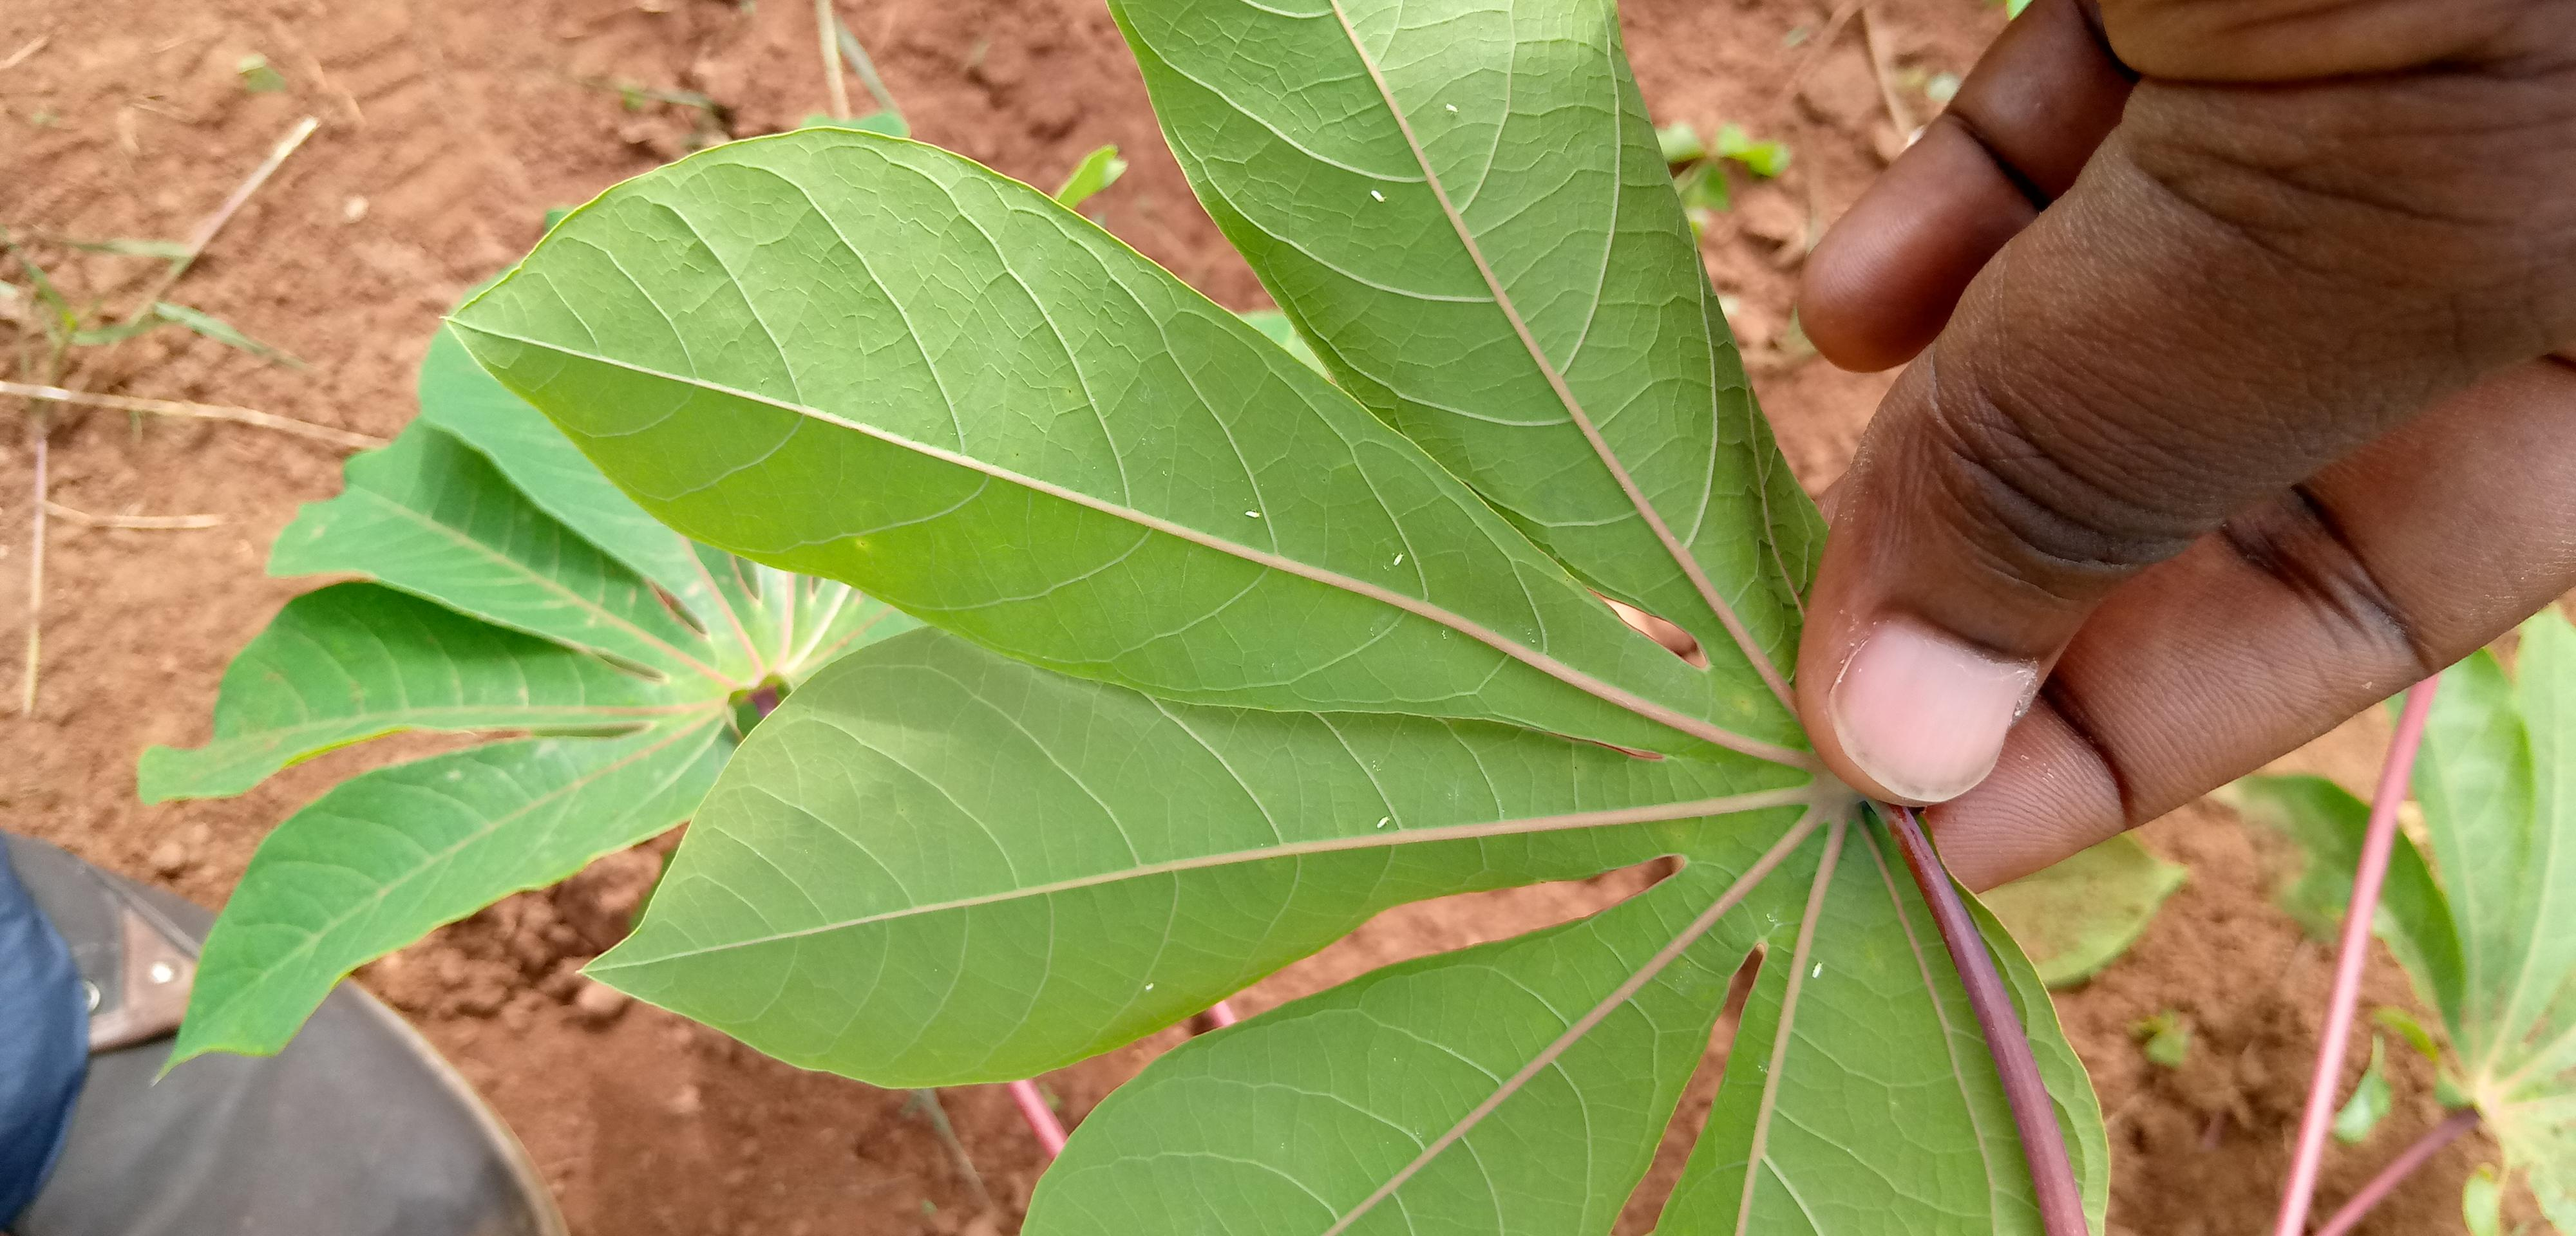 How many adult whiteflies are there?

7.